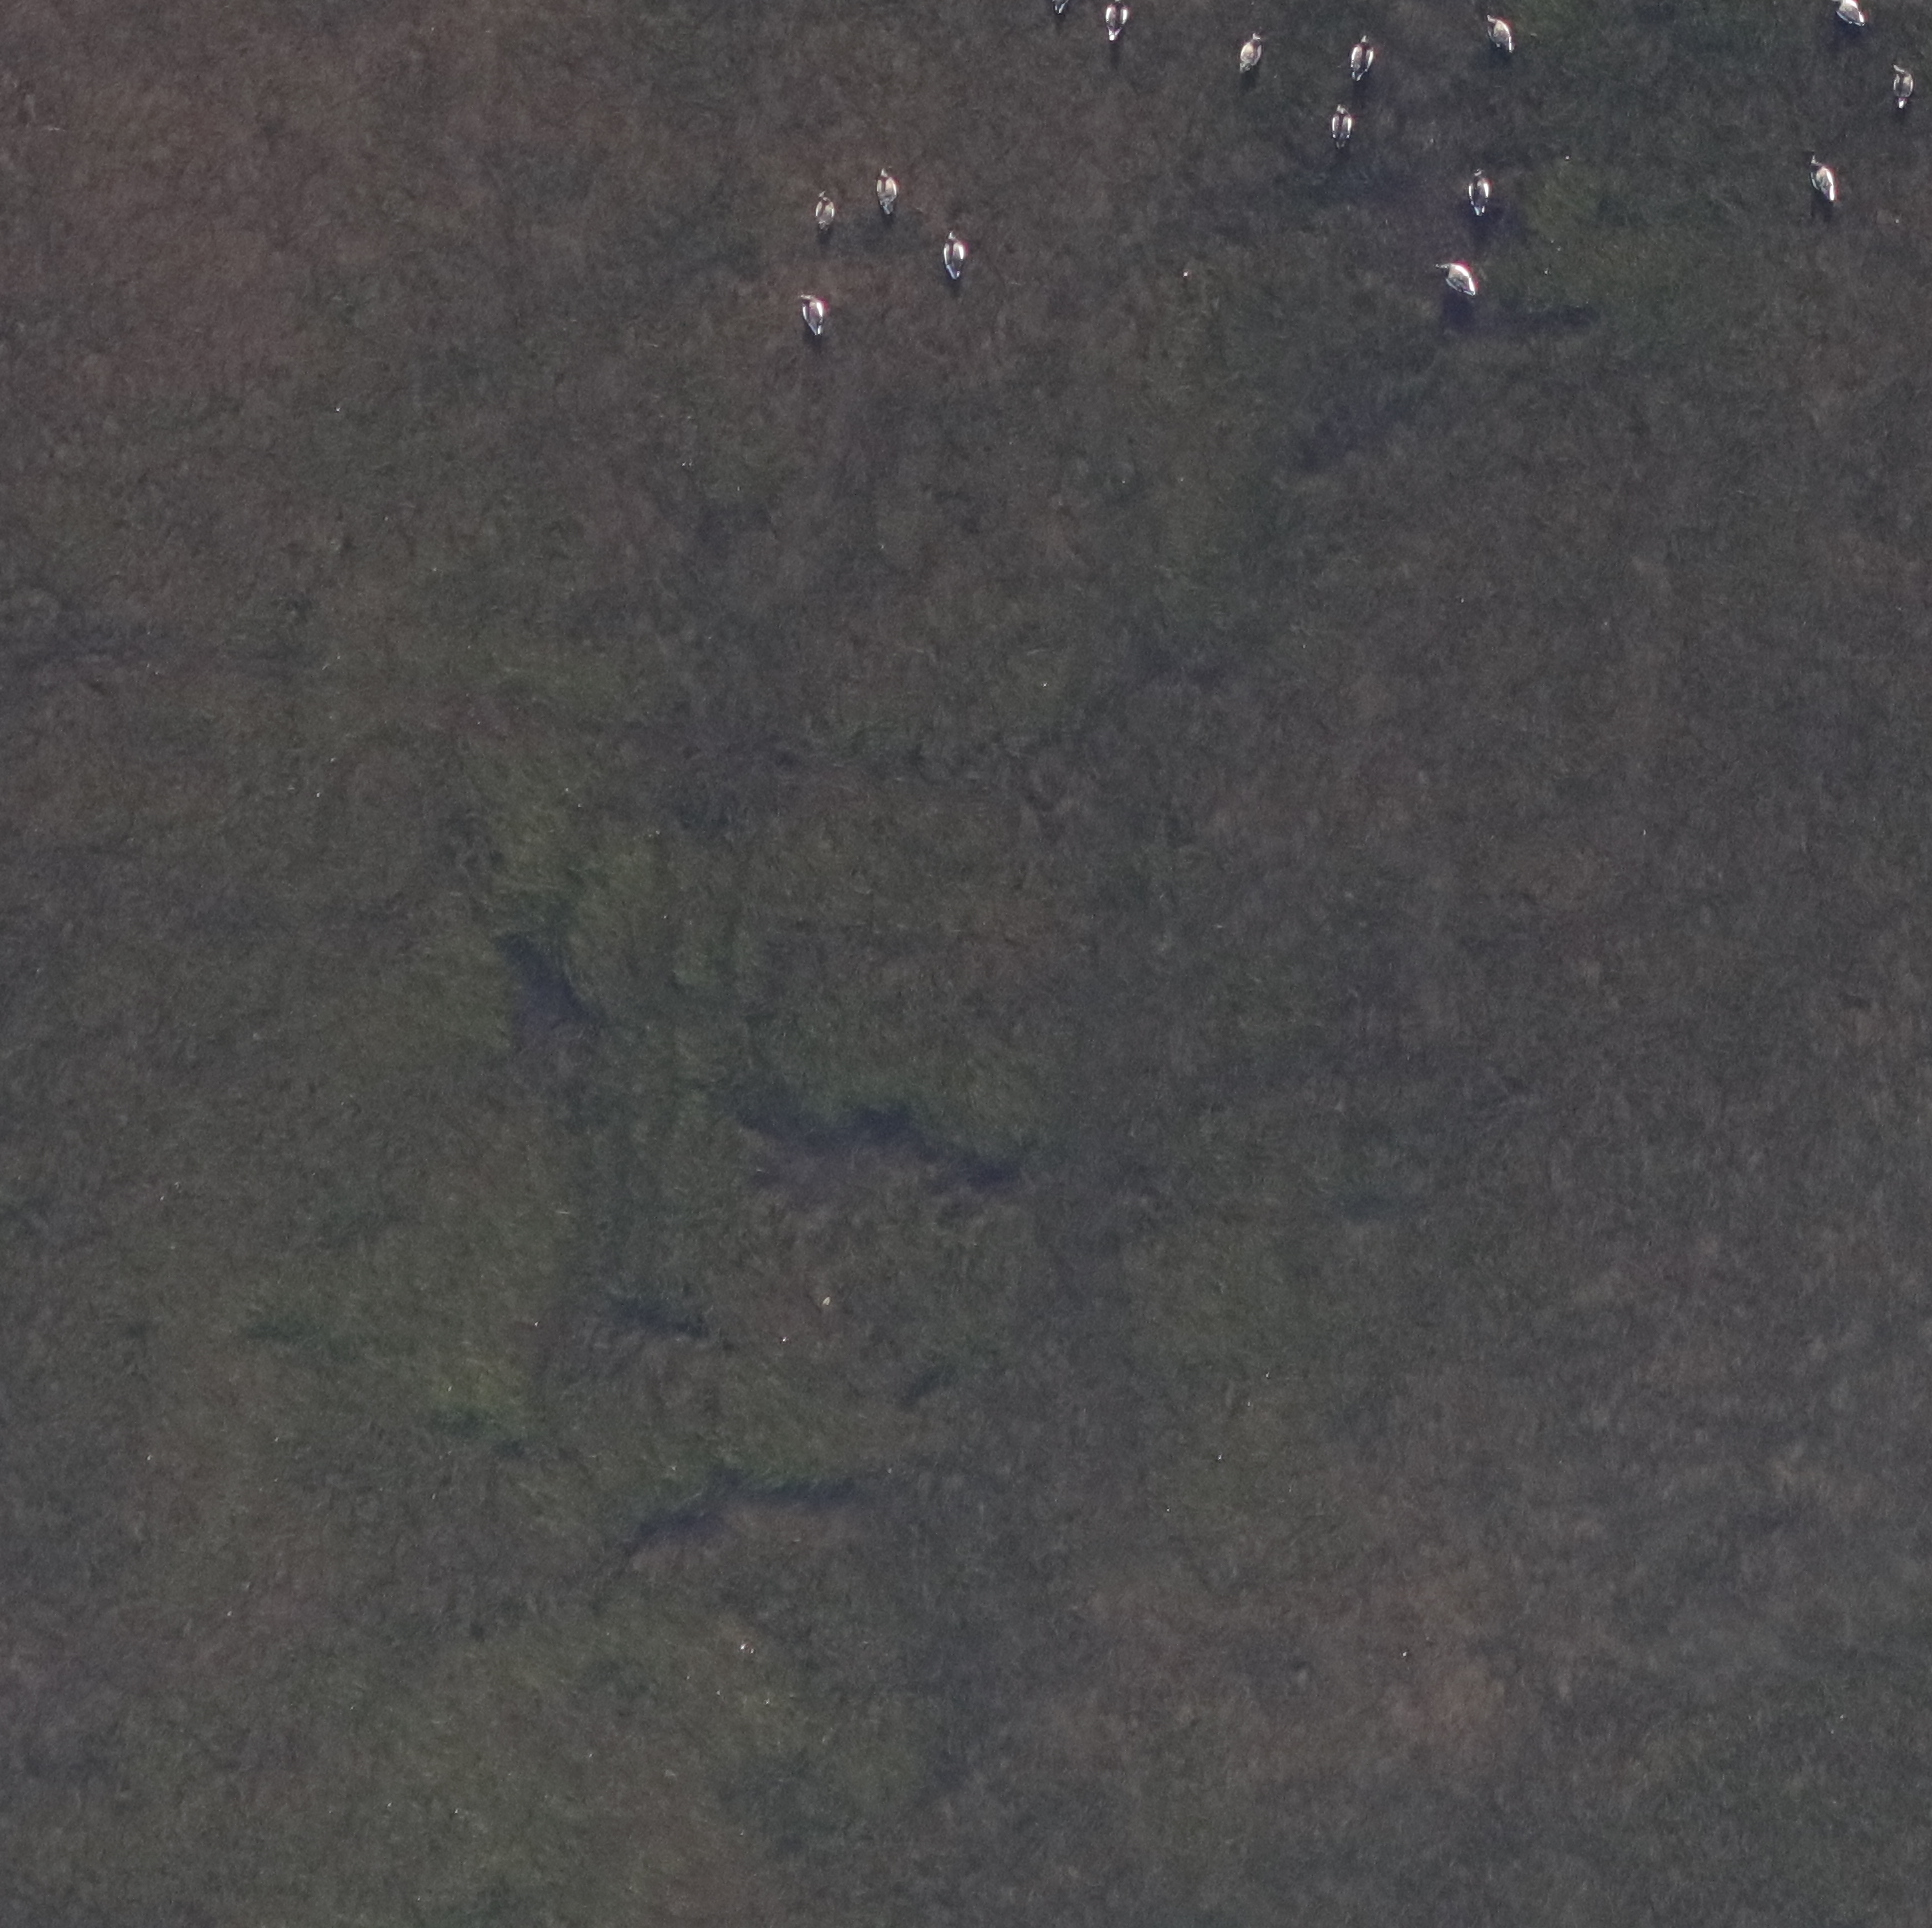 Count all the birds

14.